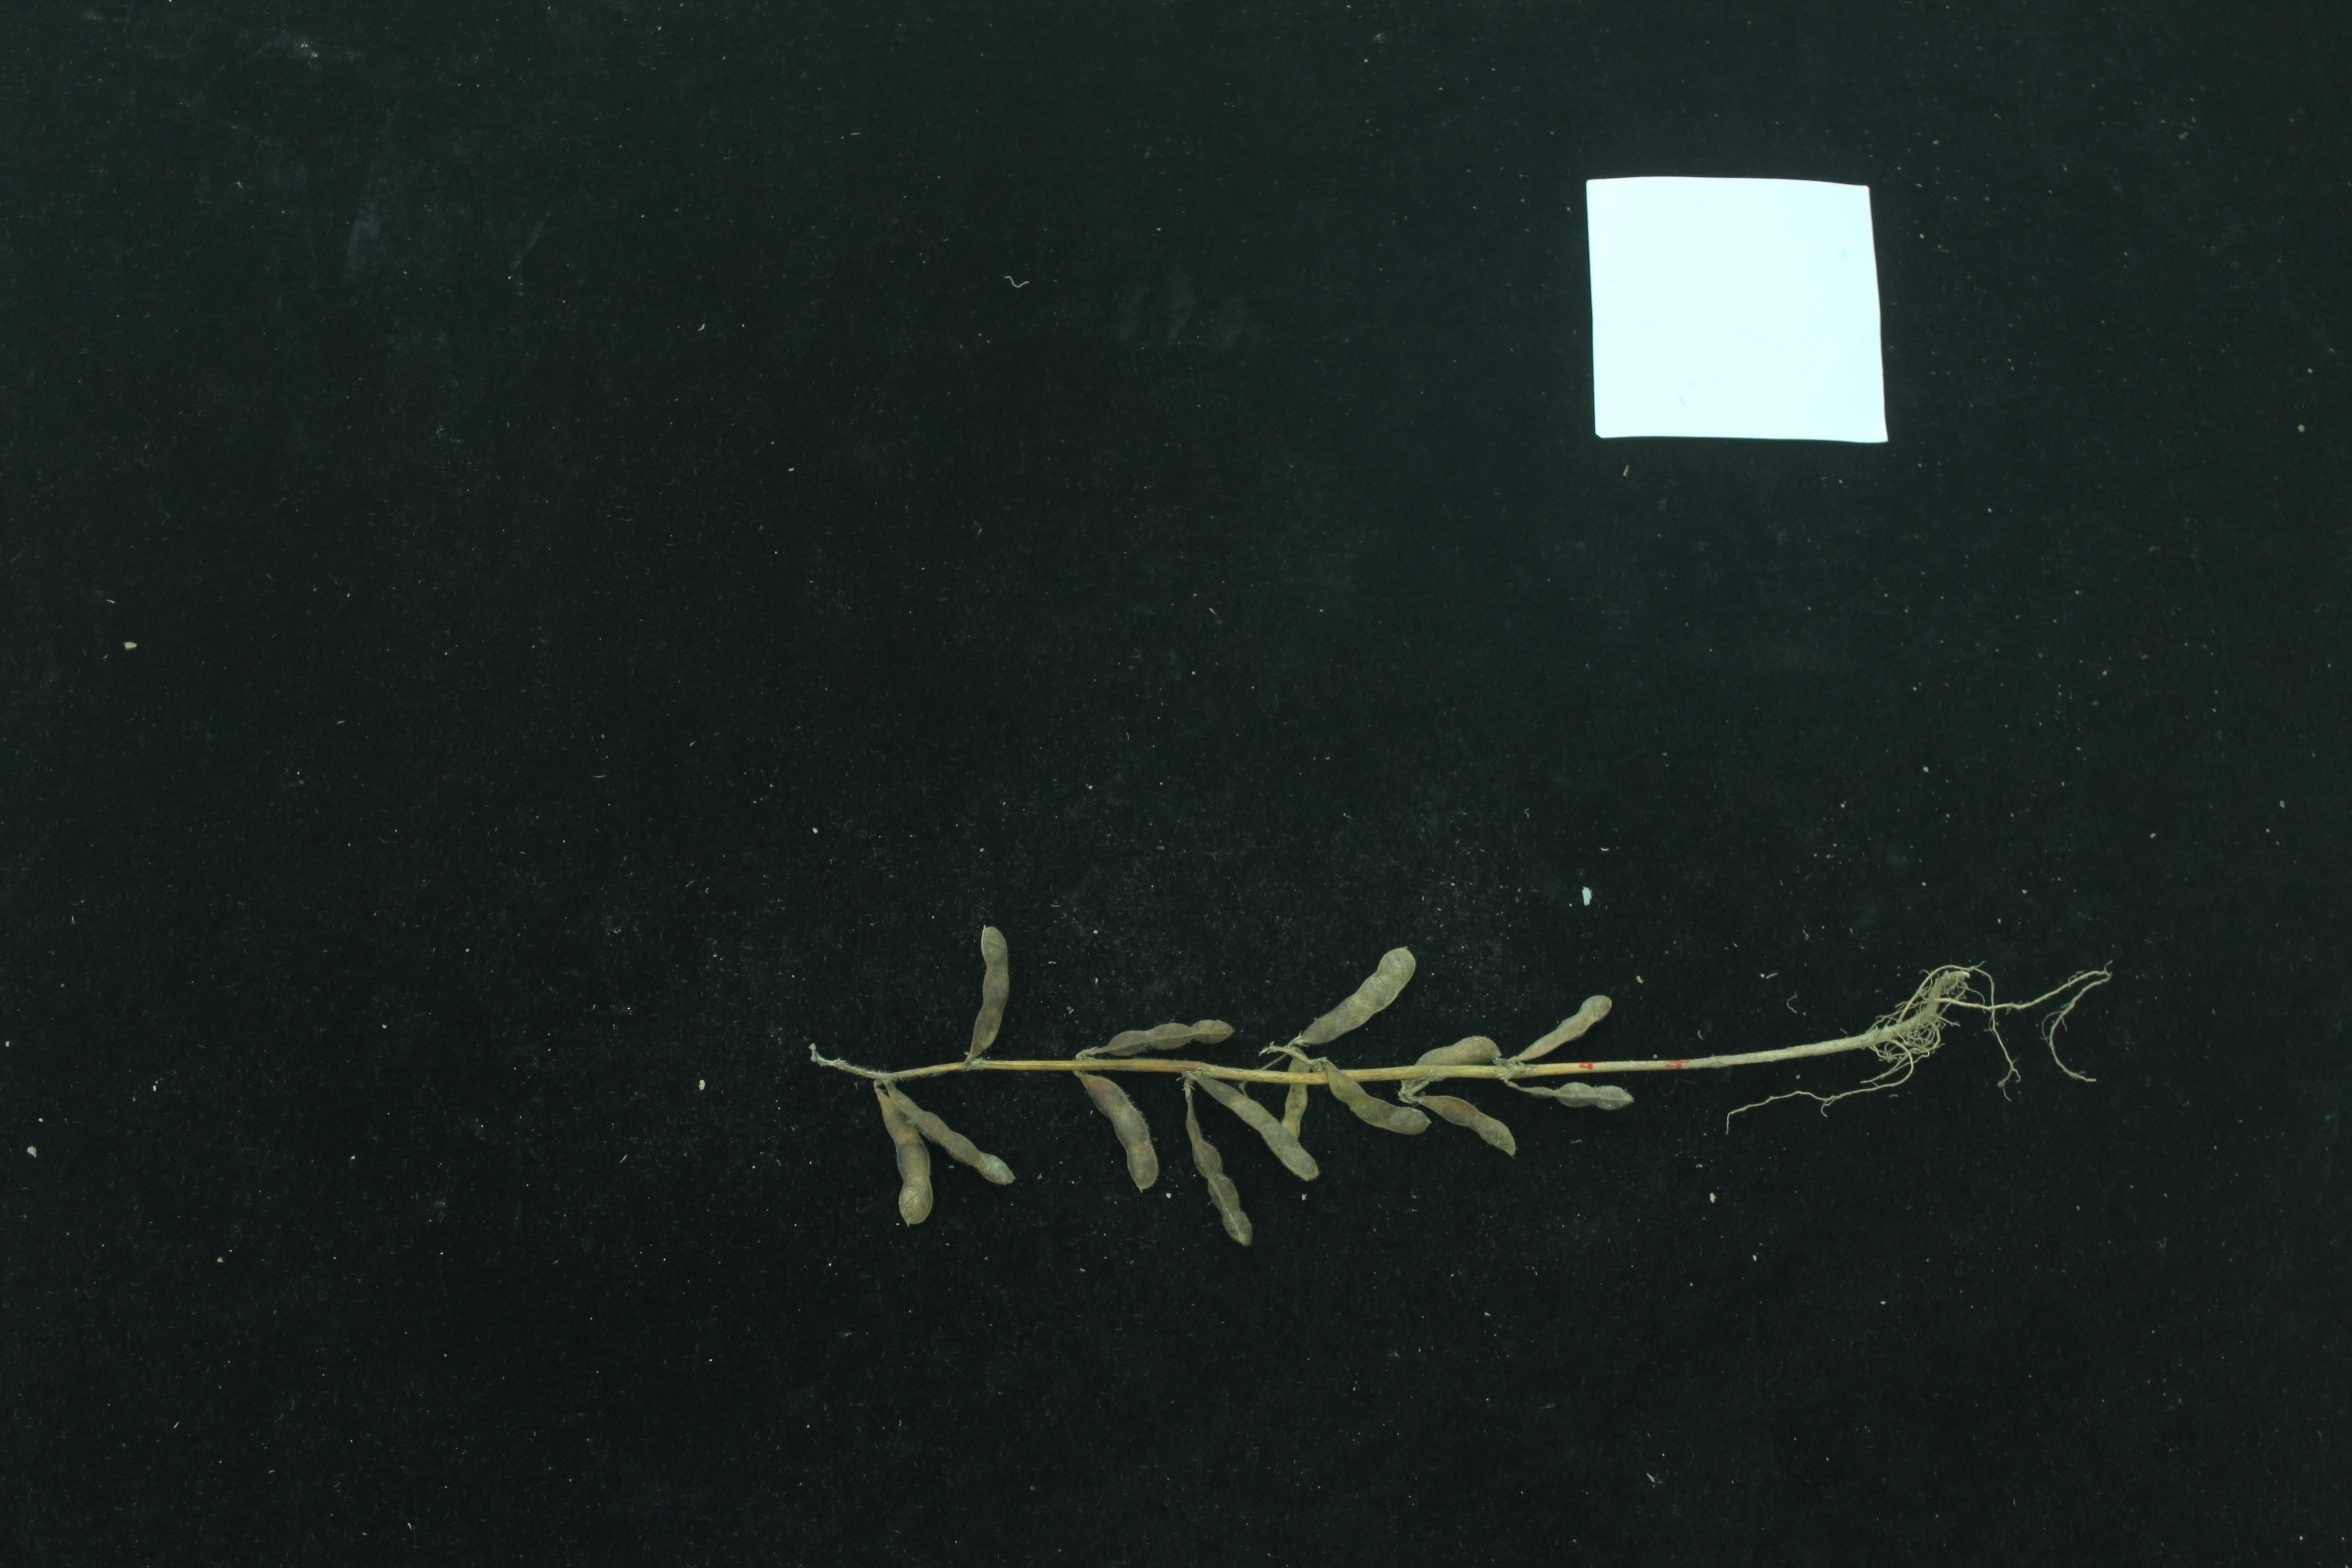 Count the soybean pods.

14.